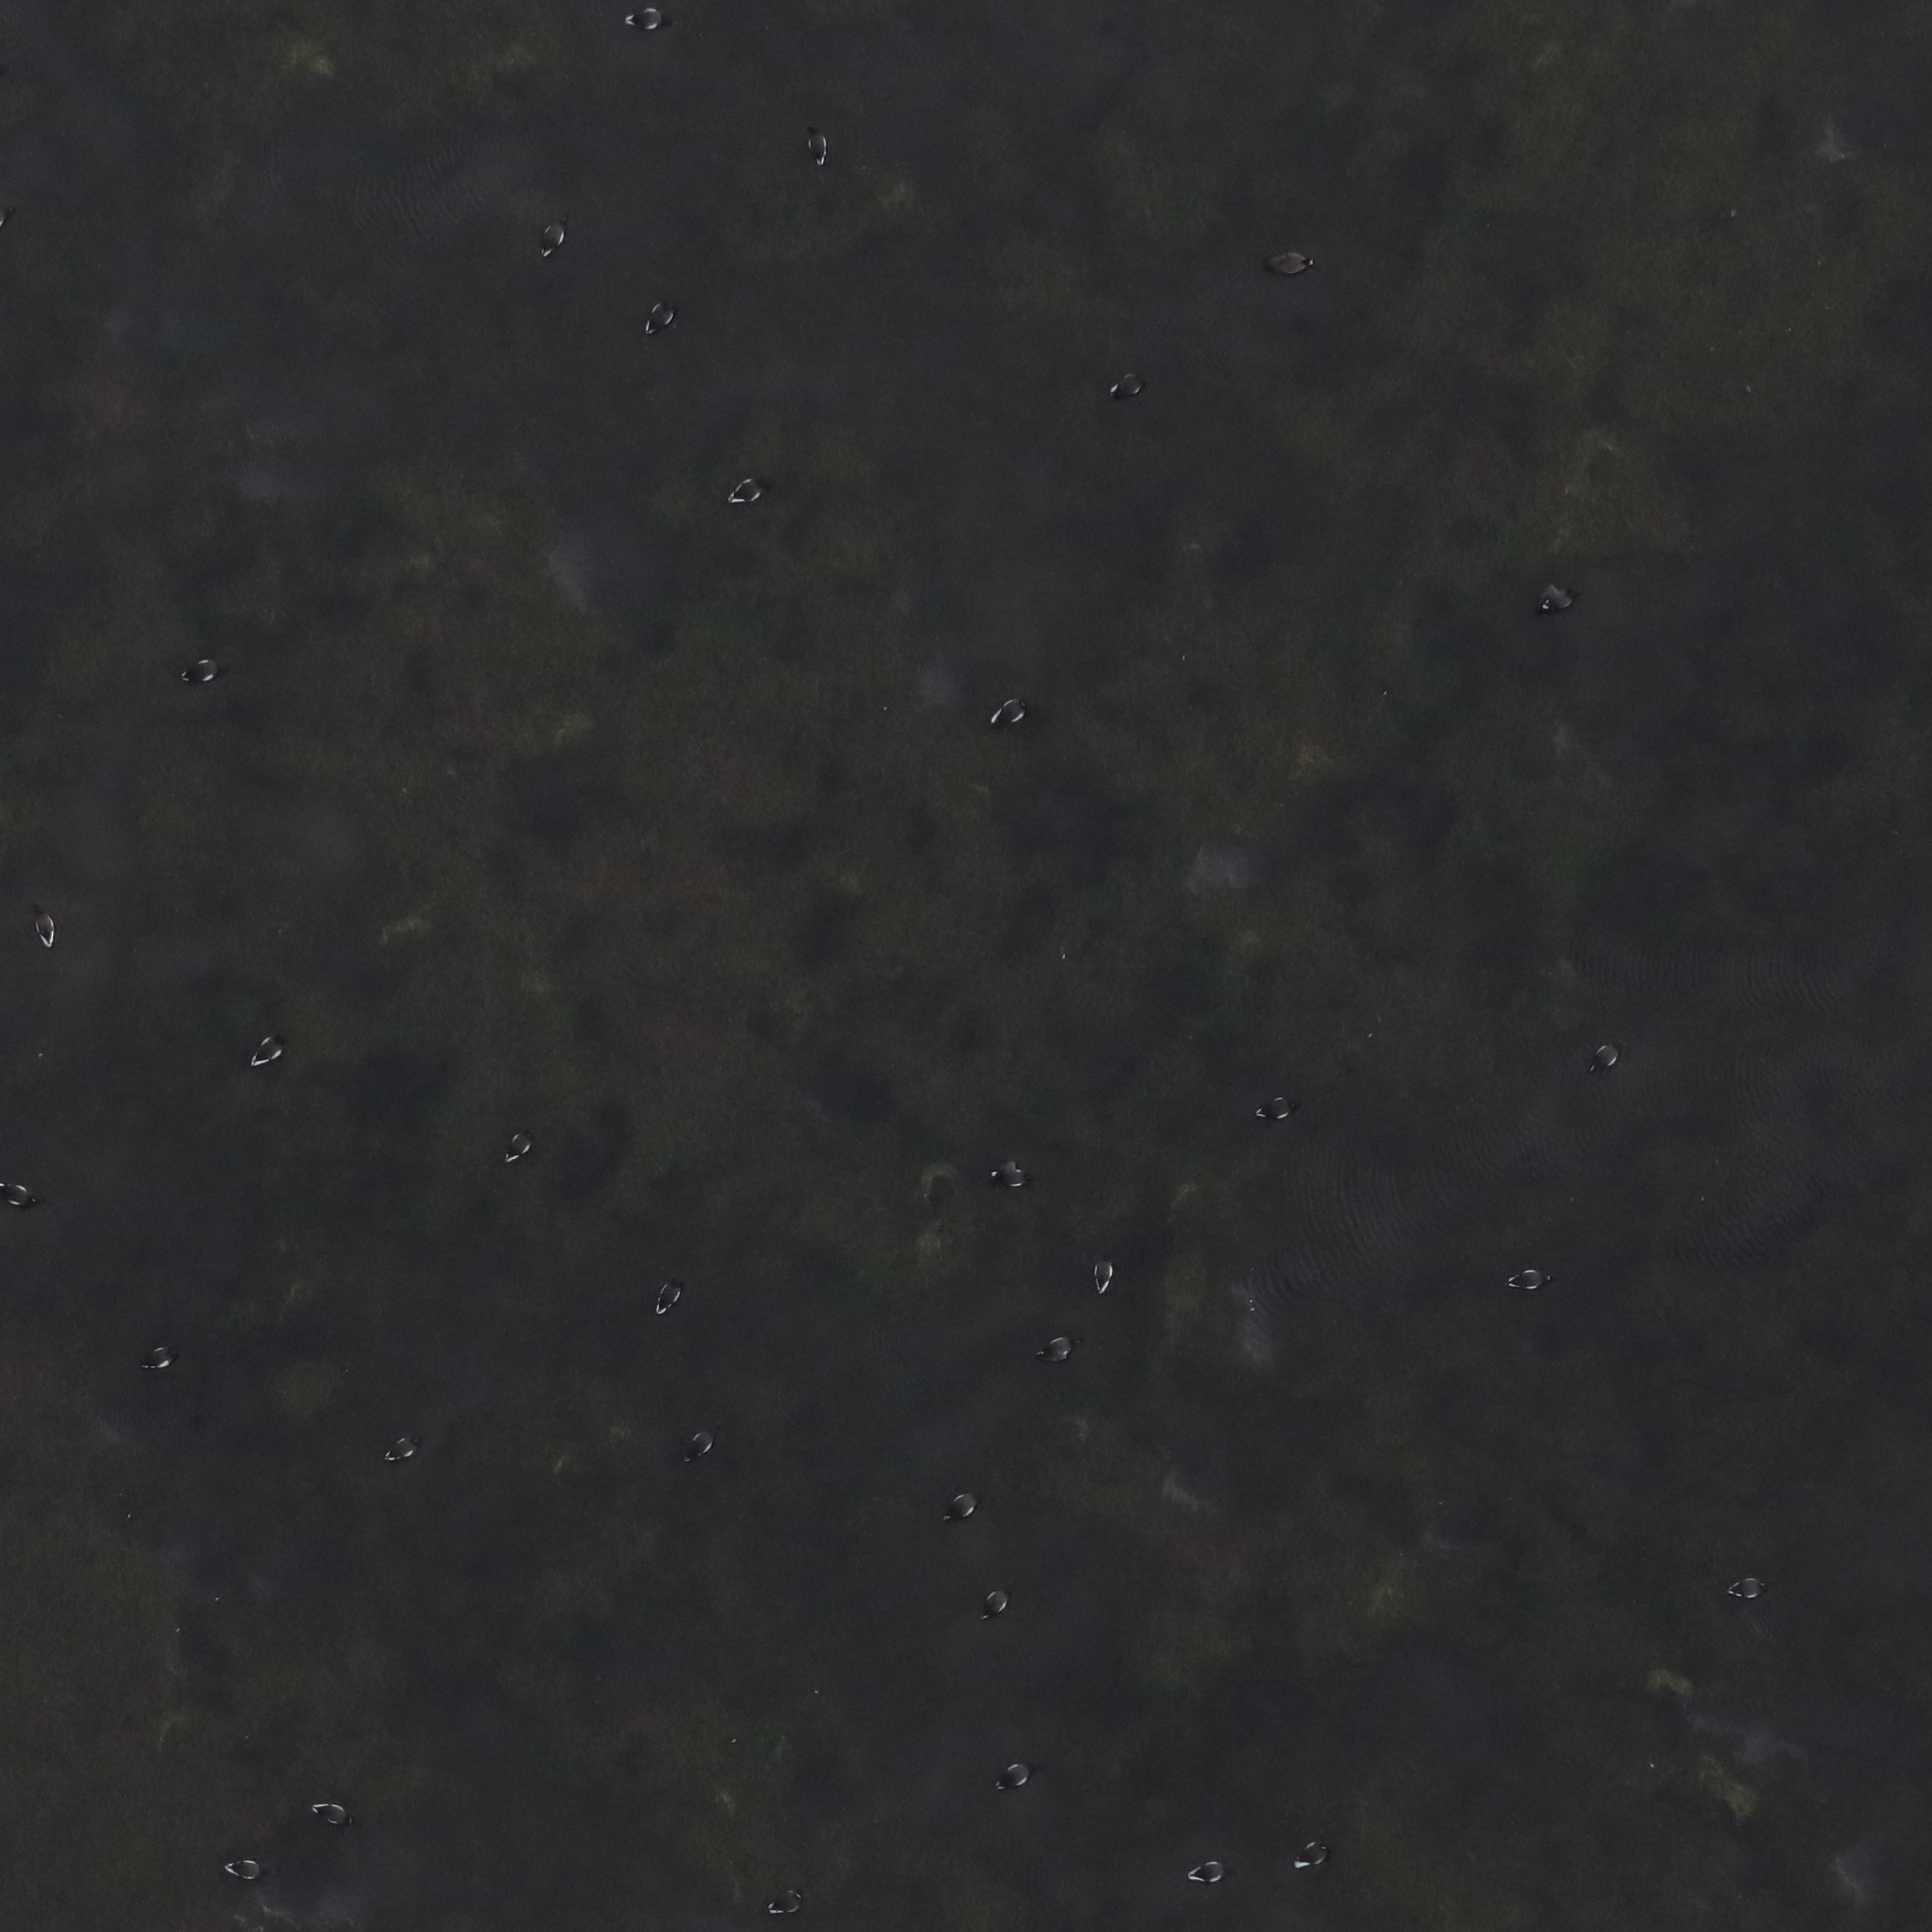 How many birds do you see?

33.